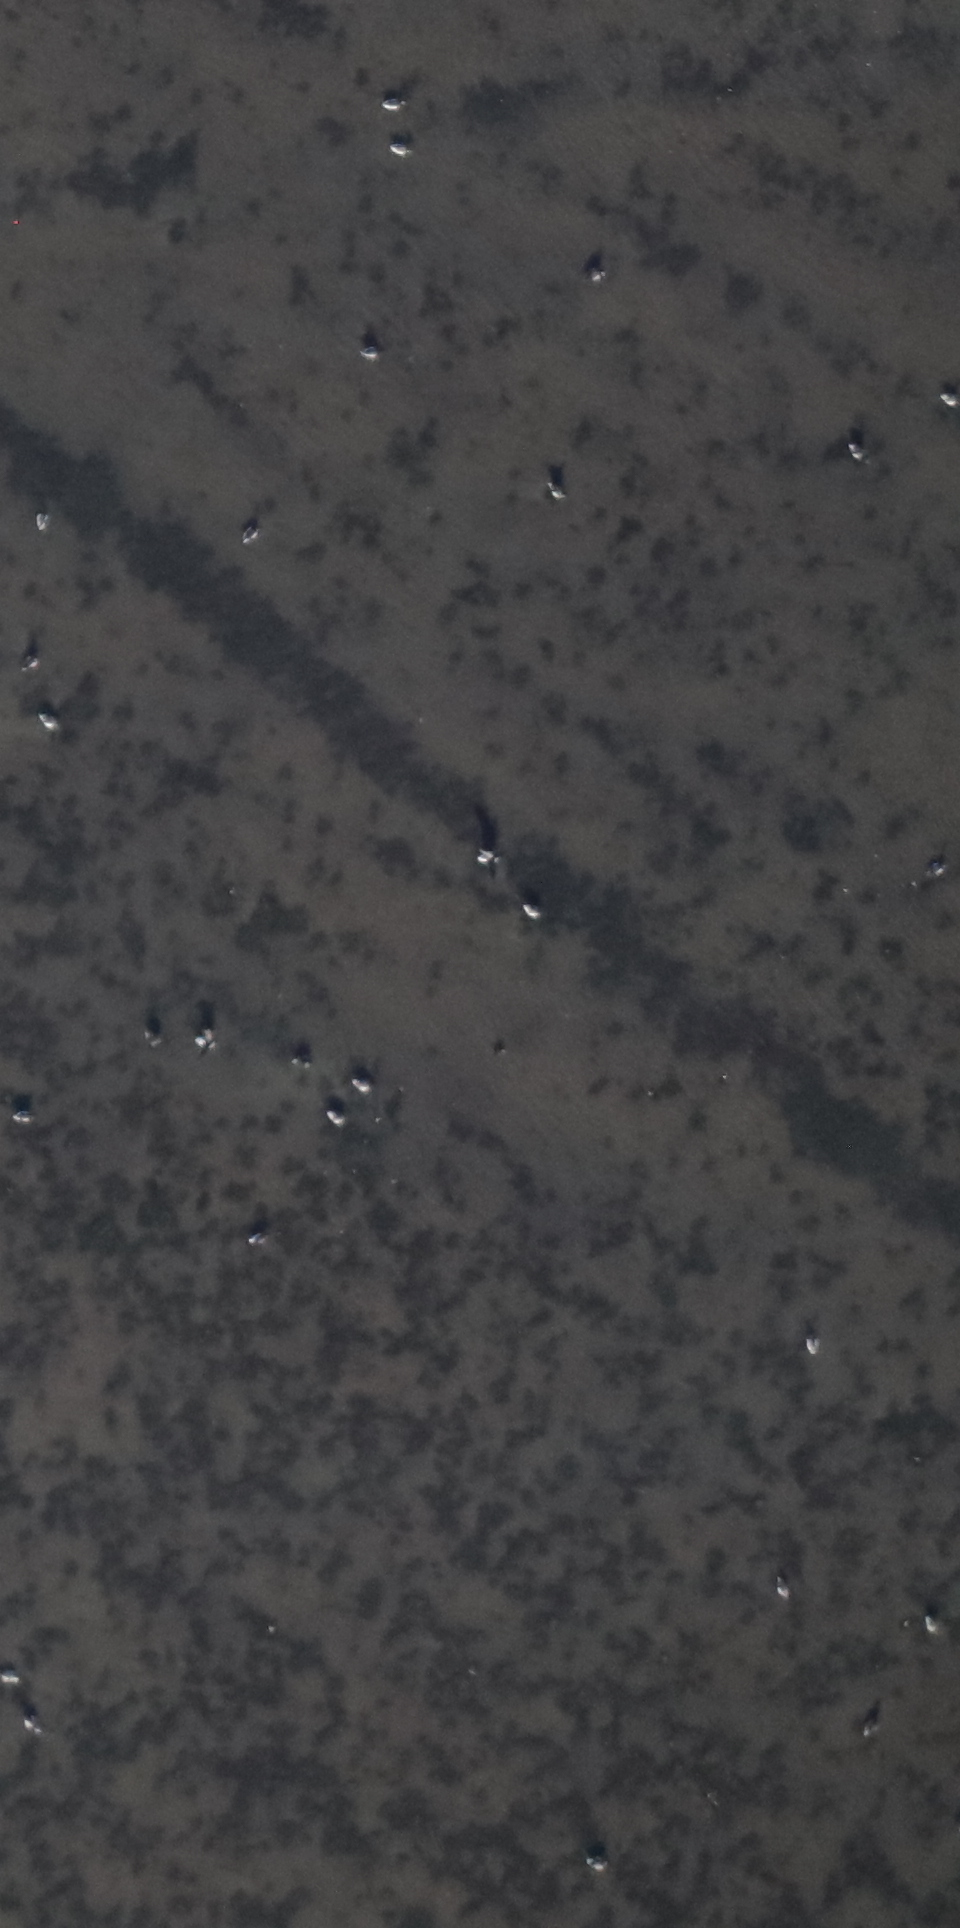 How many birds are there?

28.